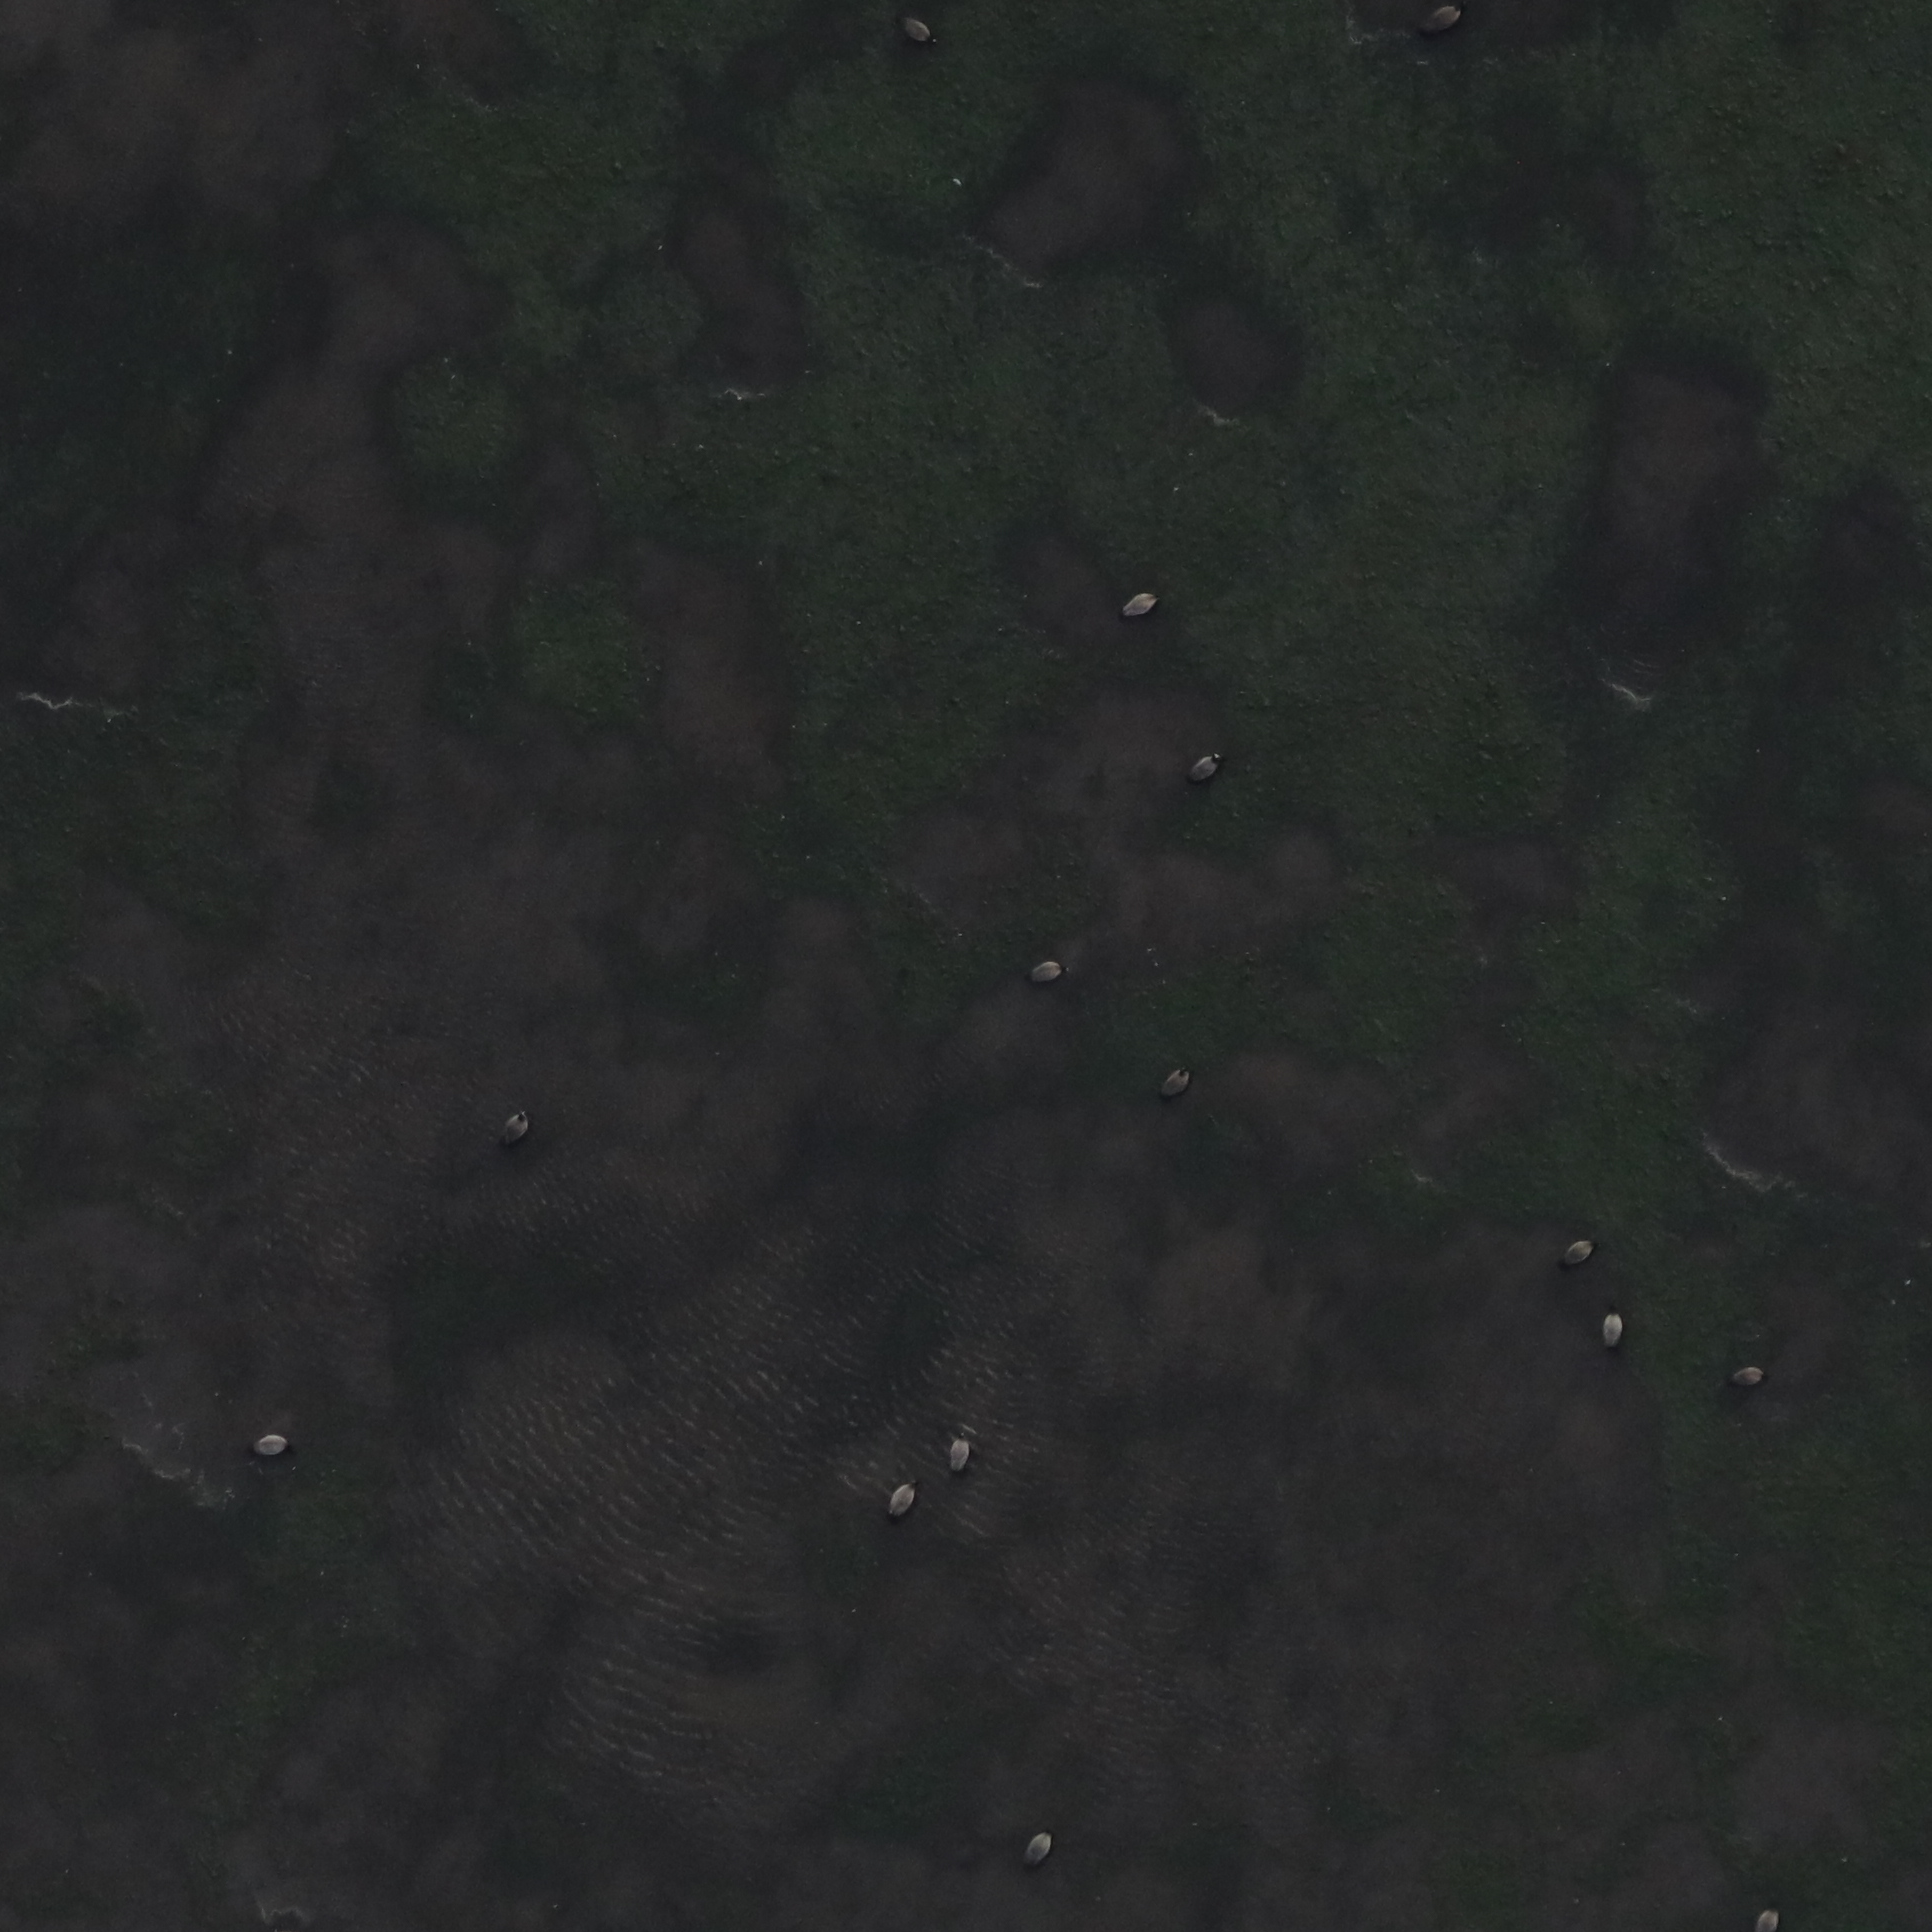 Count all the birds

15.